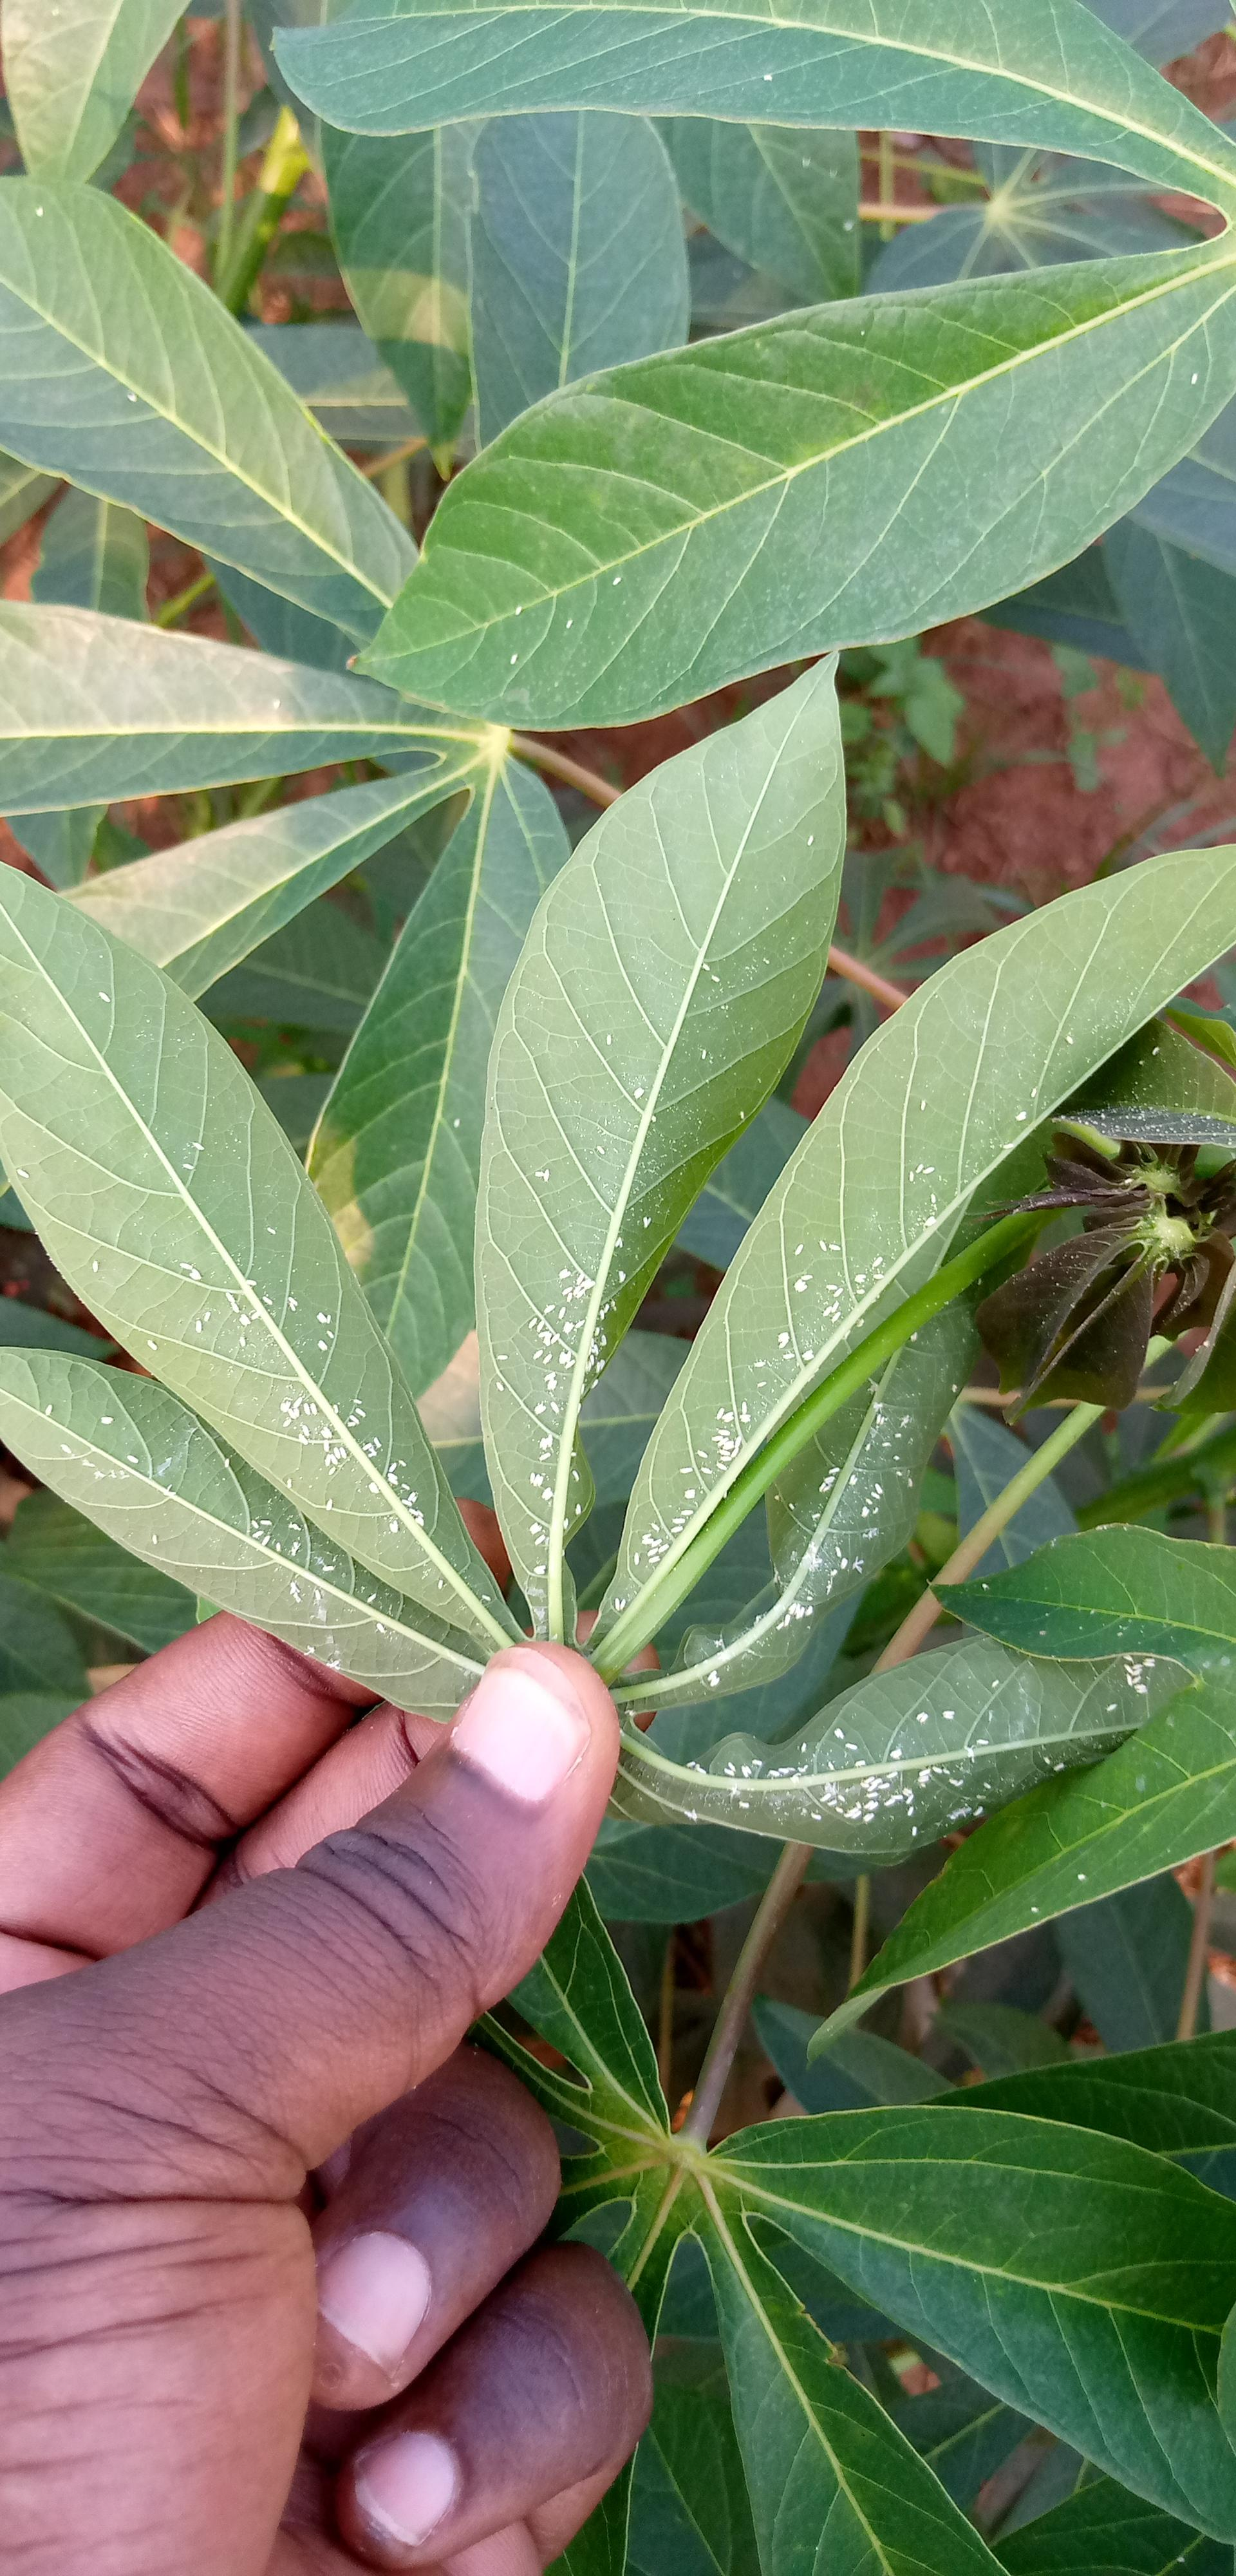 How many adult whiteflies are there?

366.